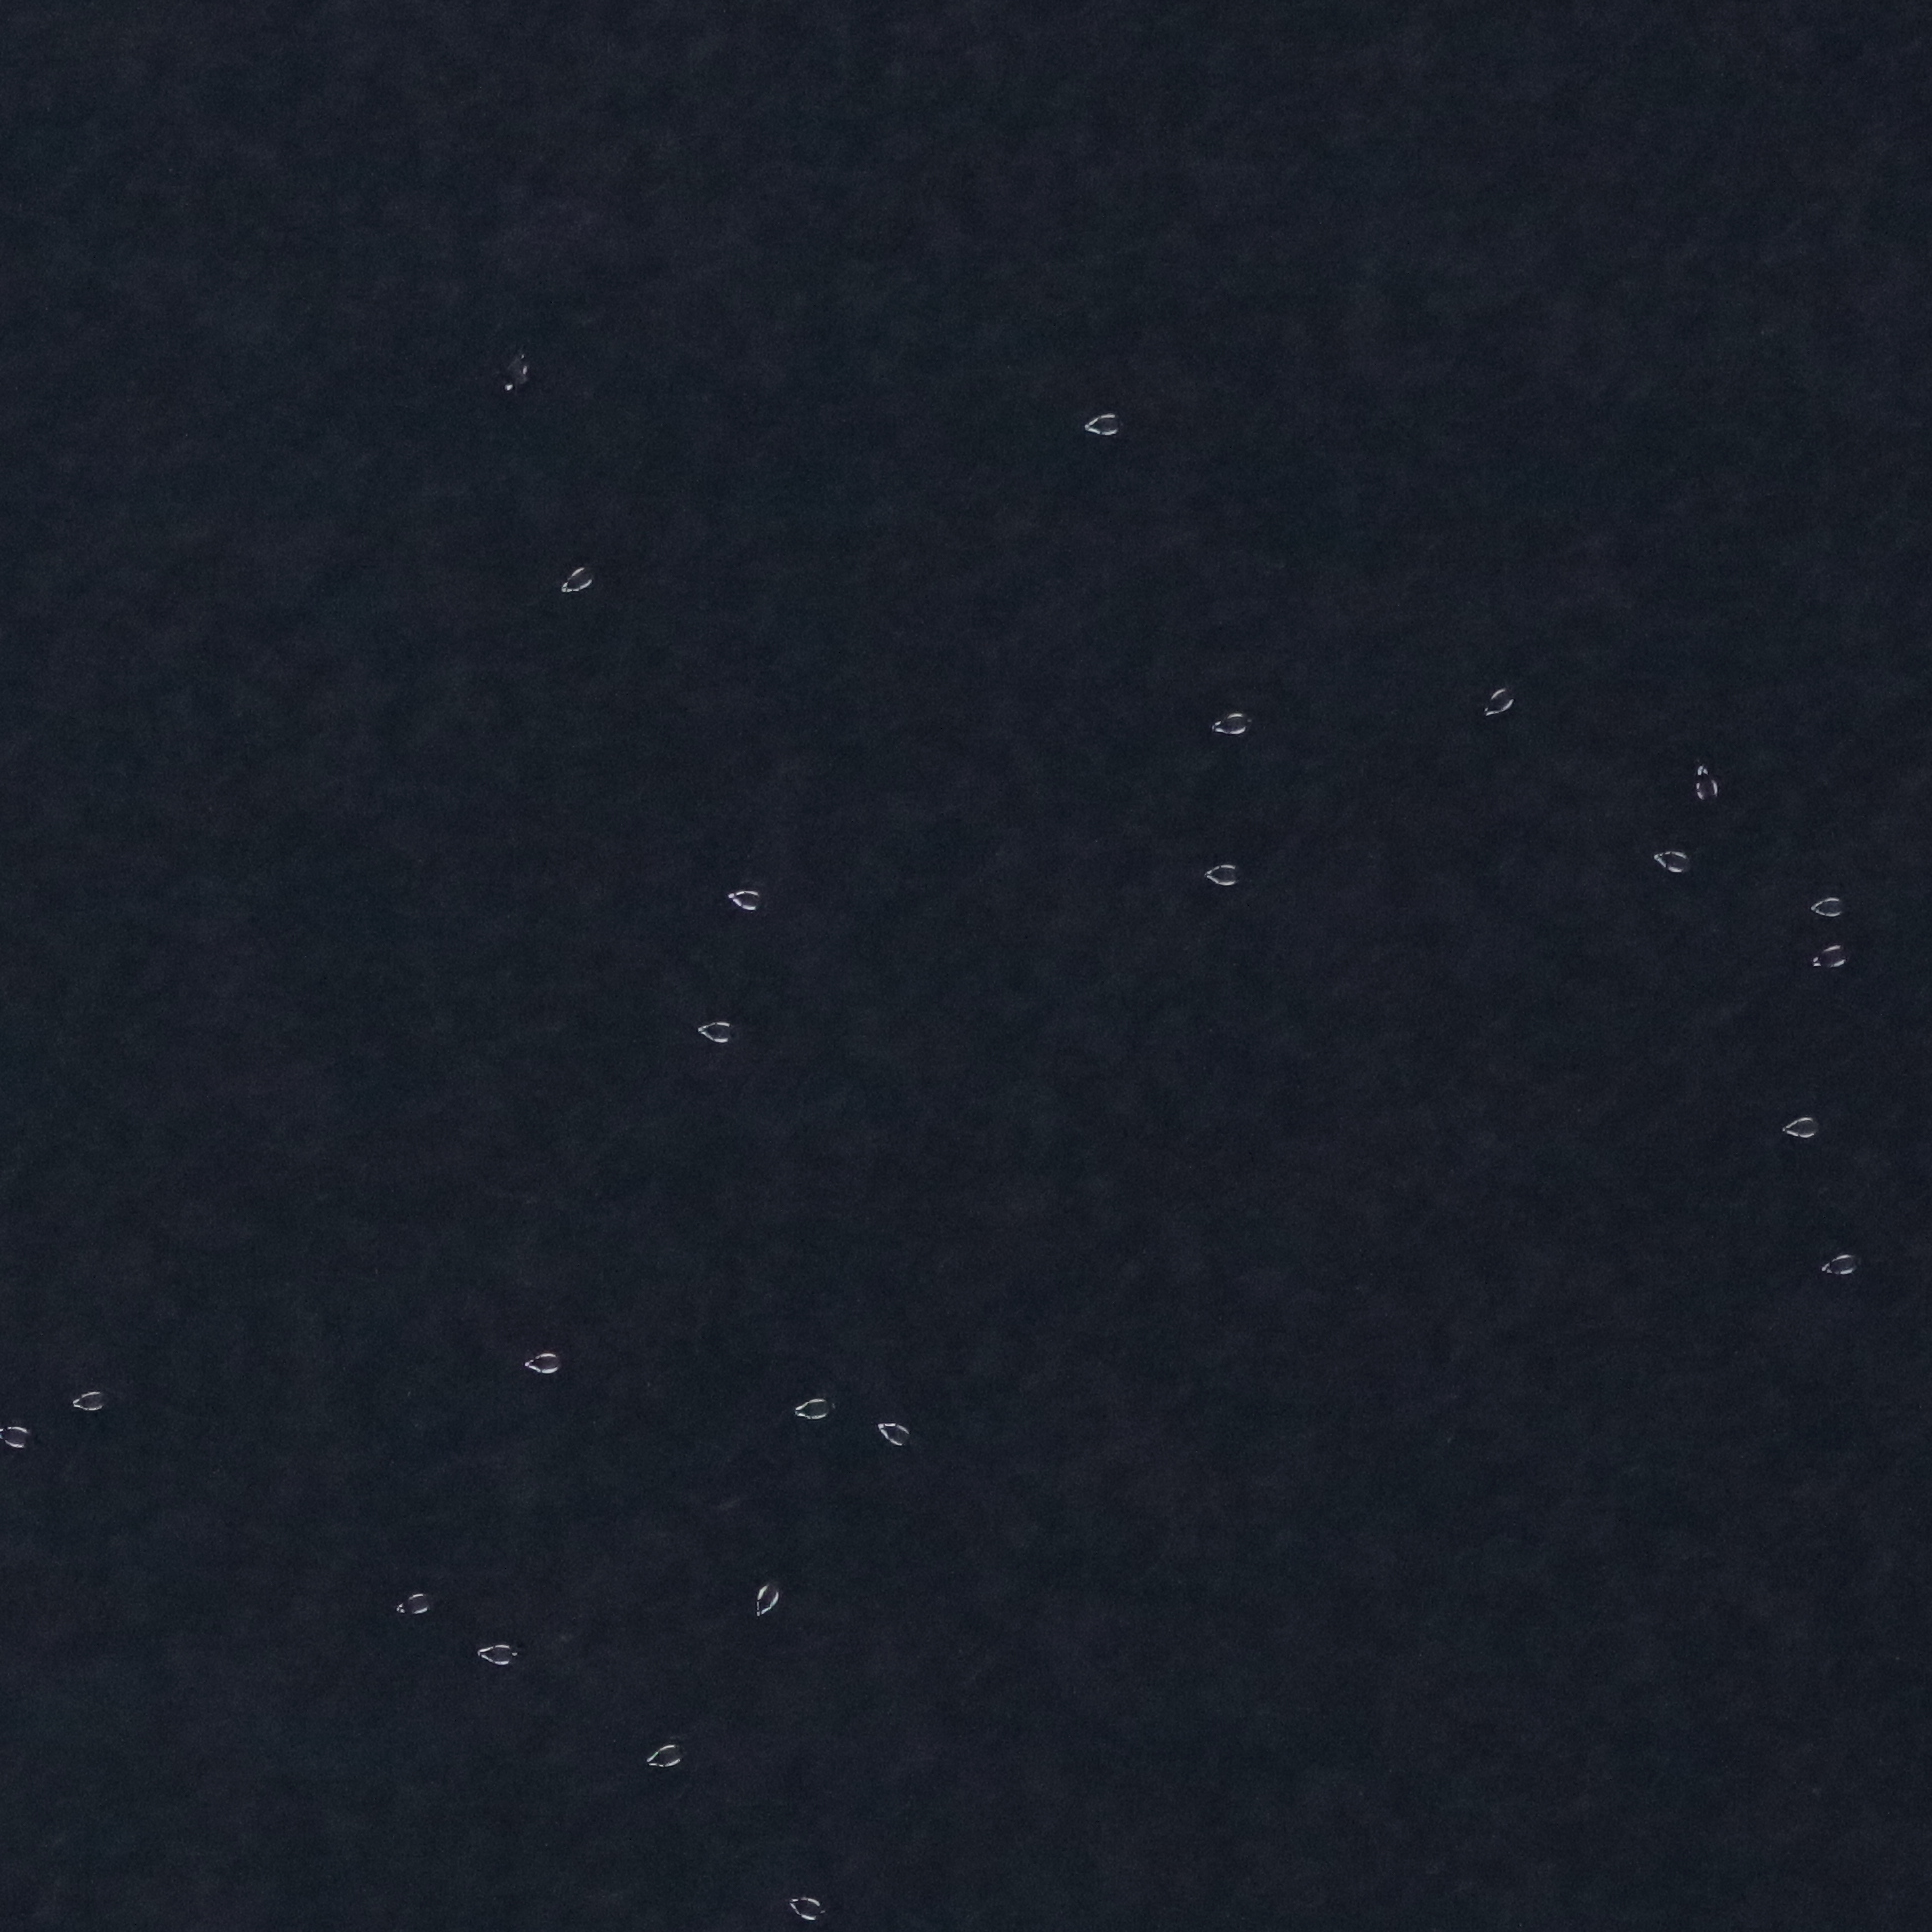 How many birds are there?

24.